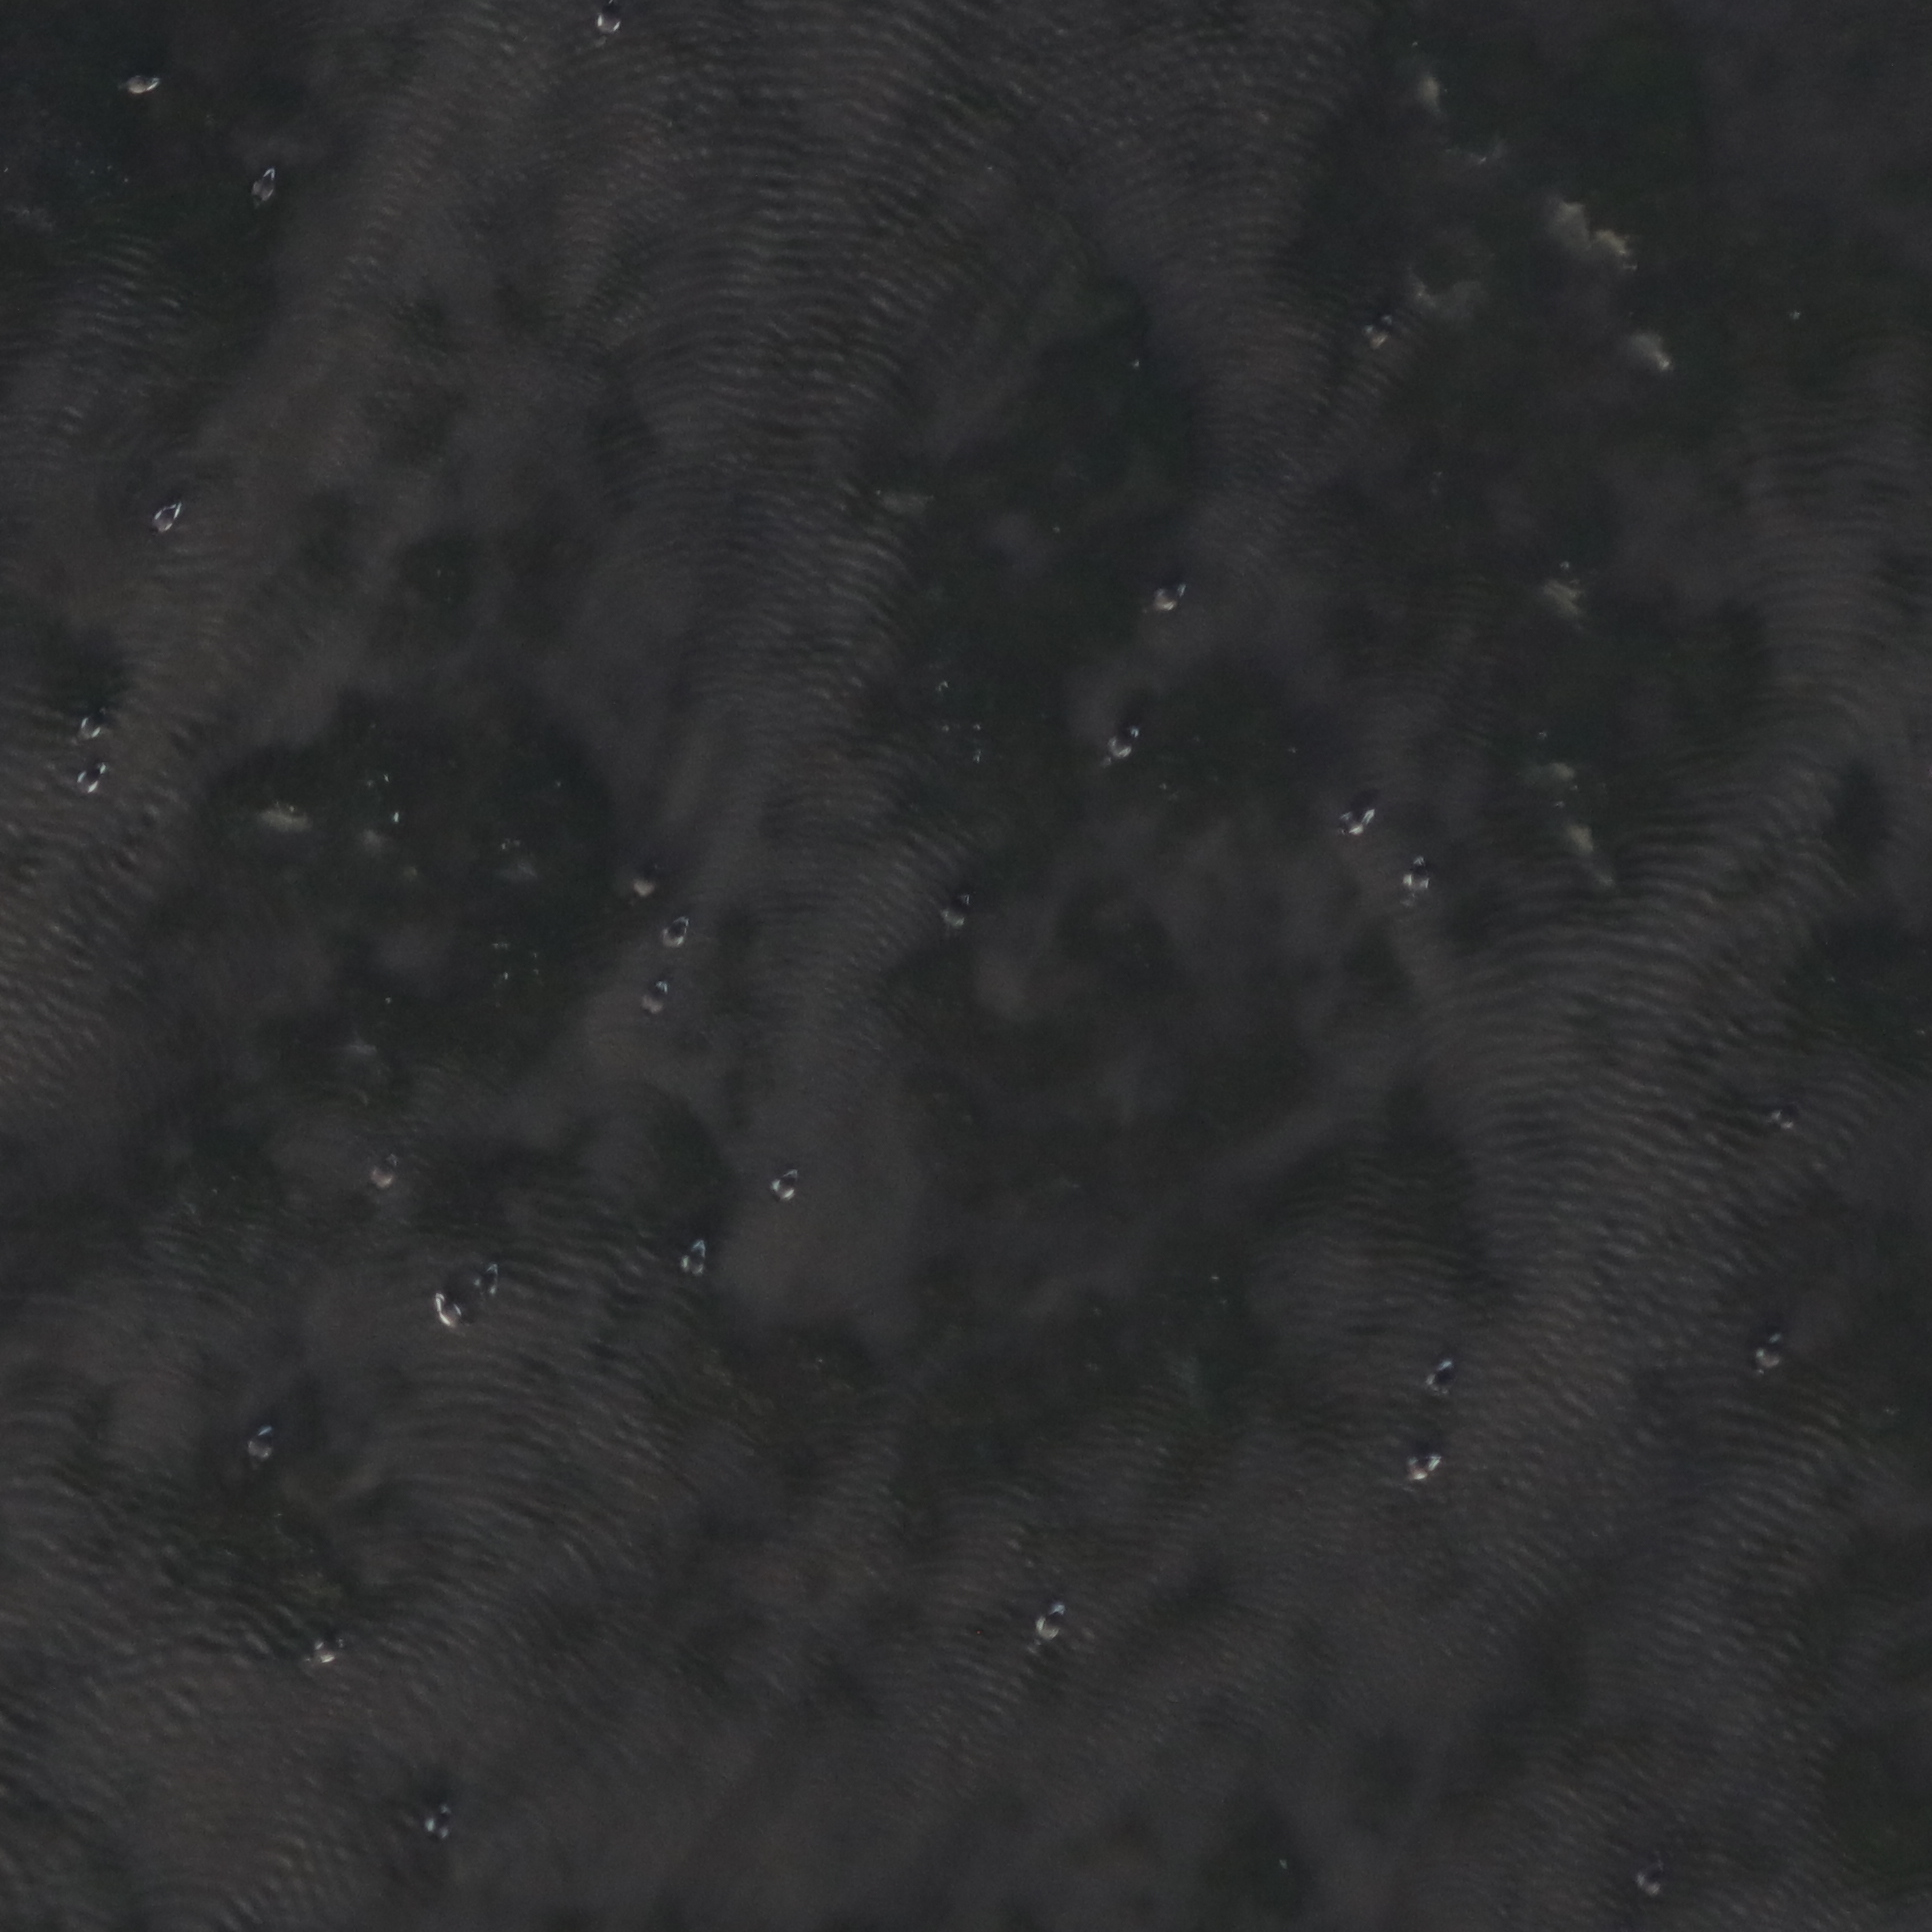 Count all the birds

29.